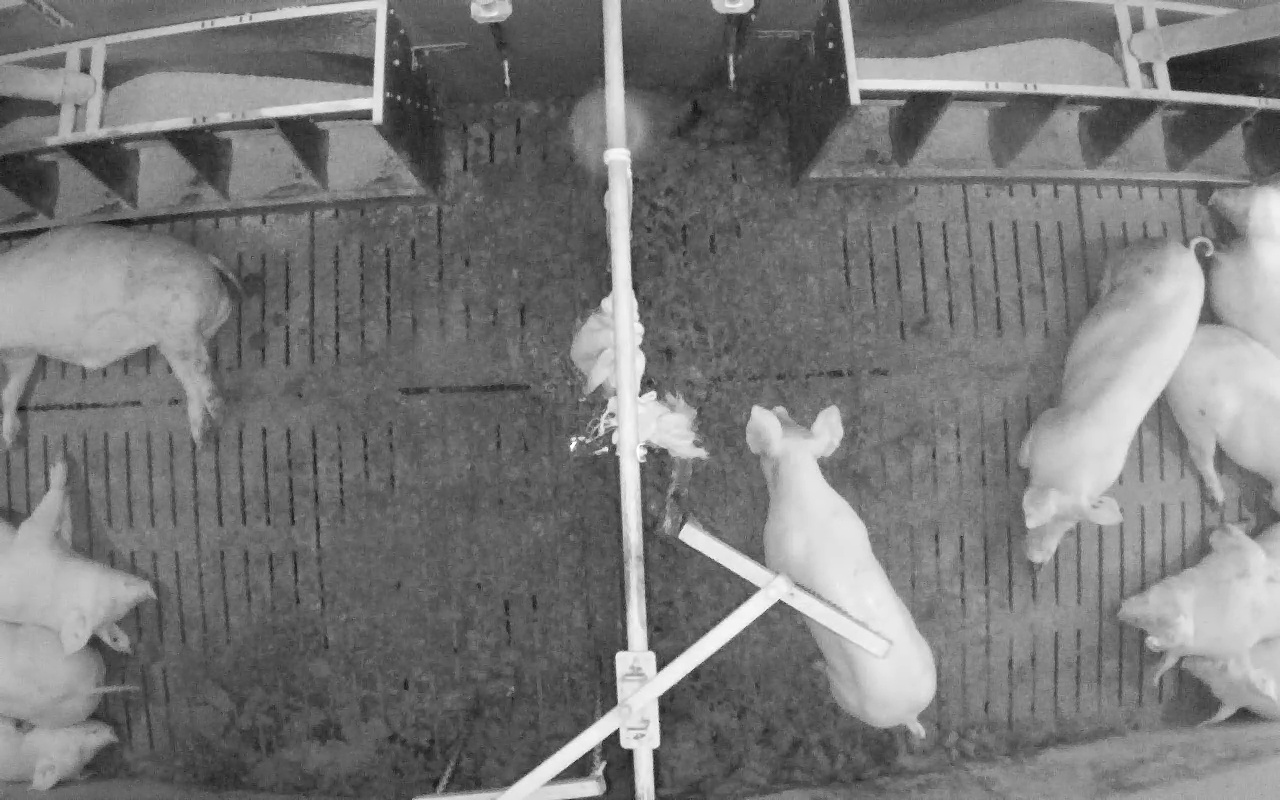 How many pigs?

11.